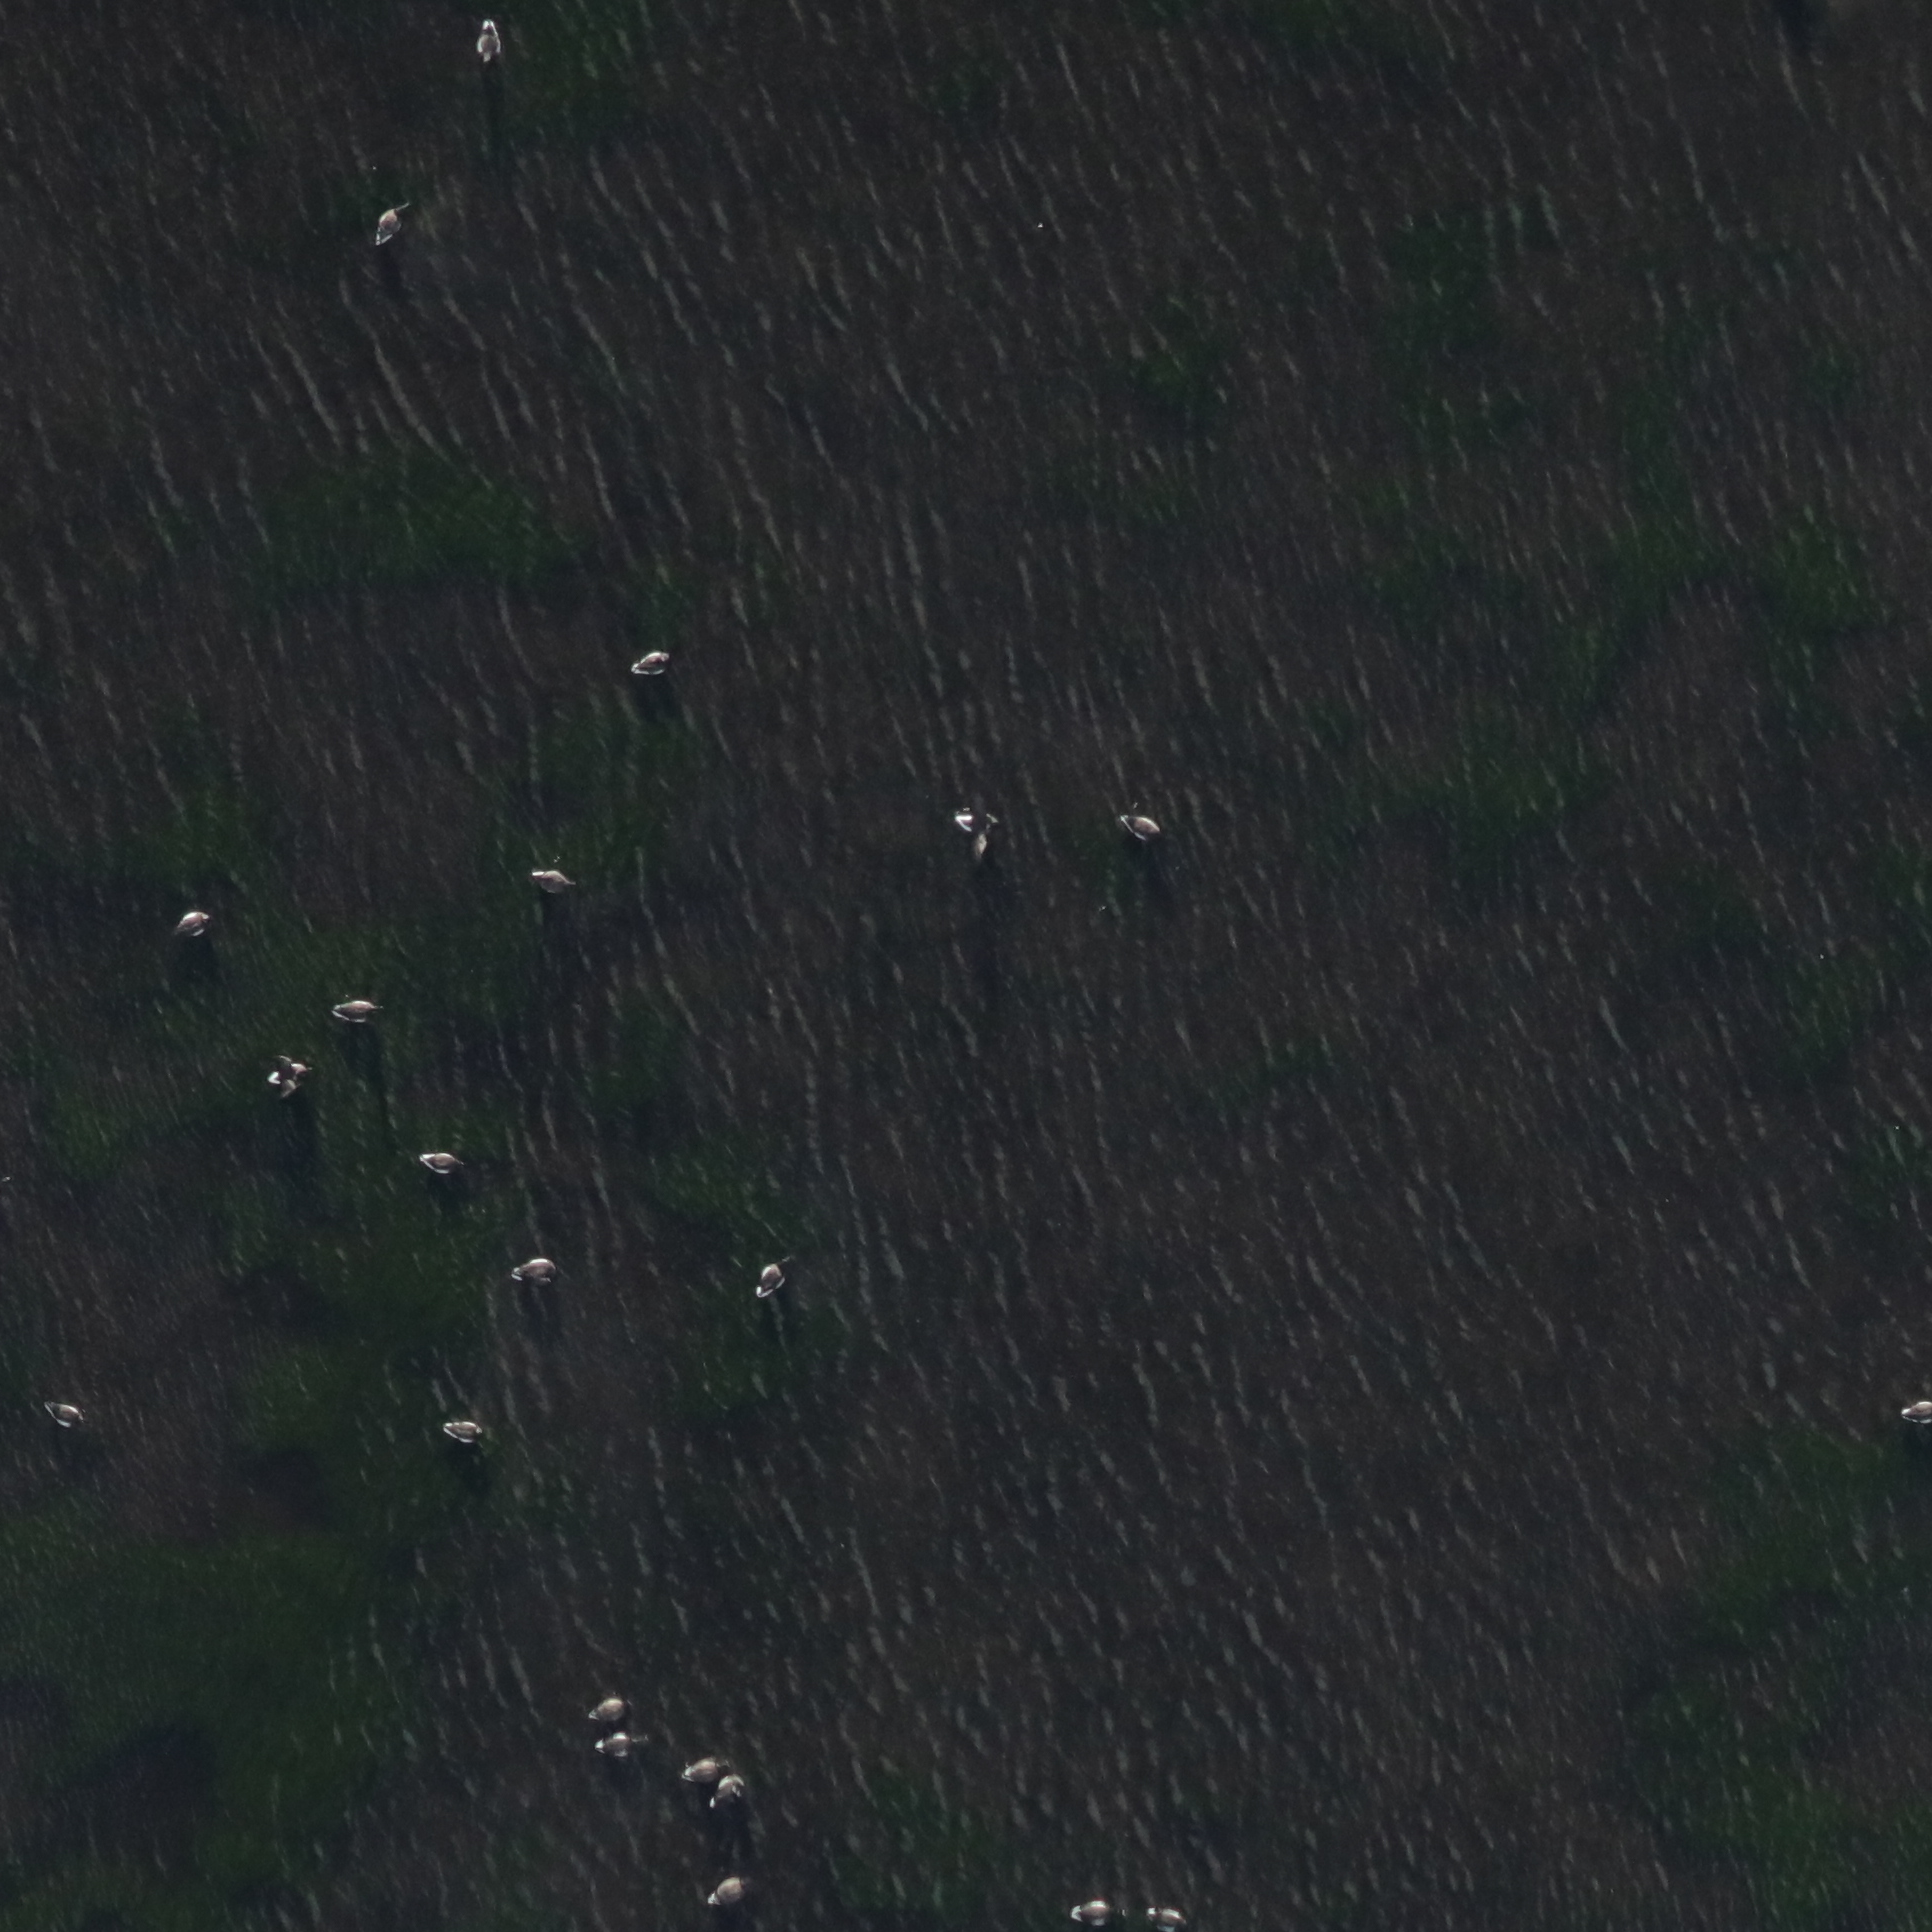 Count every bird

22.